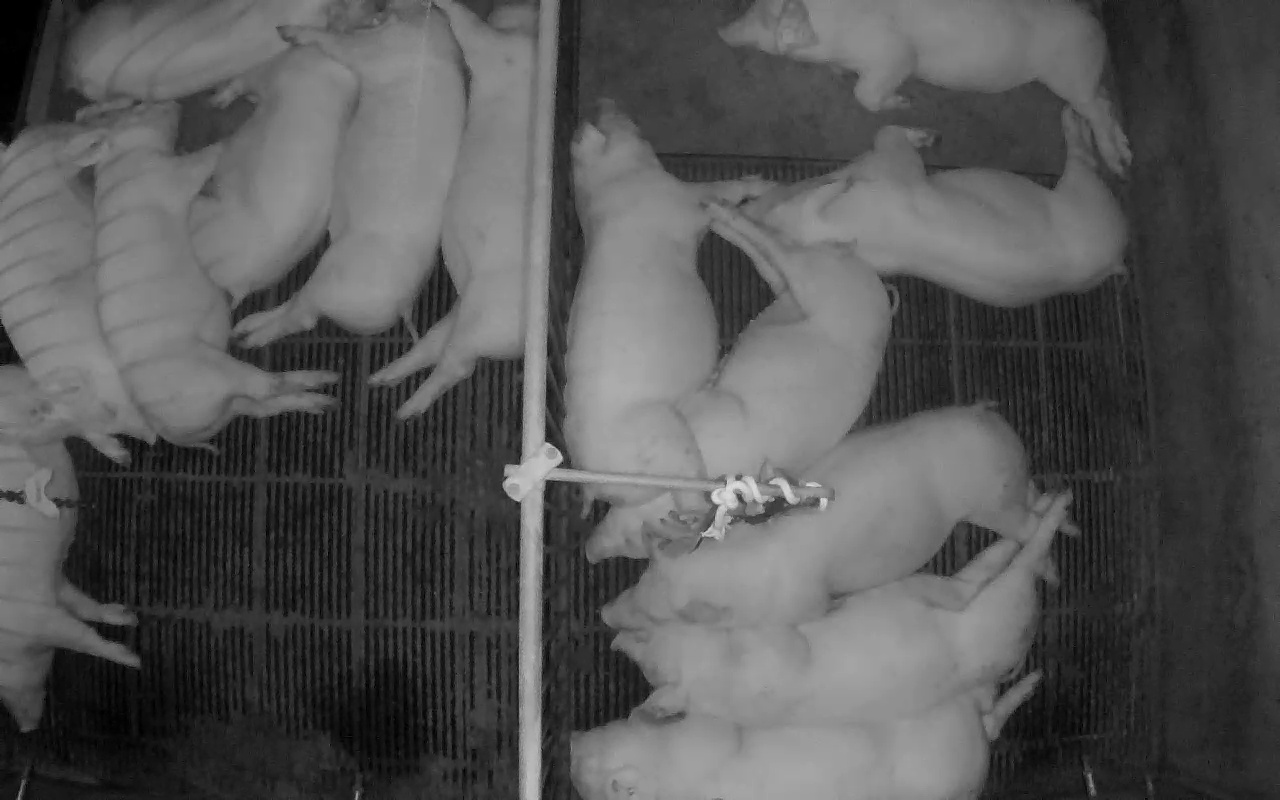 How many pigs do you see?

14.